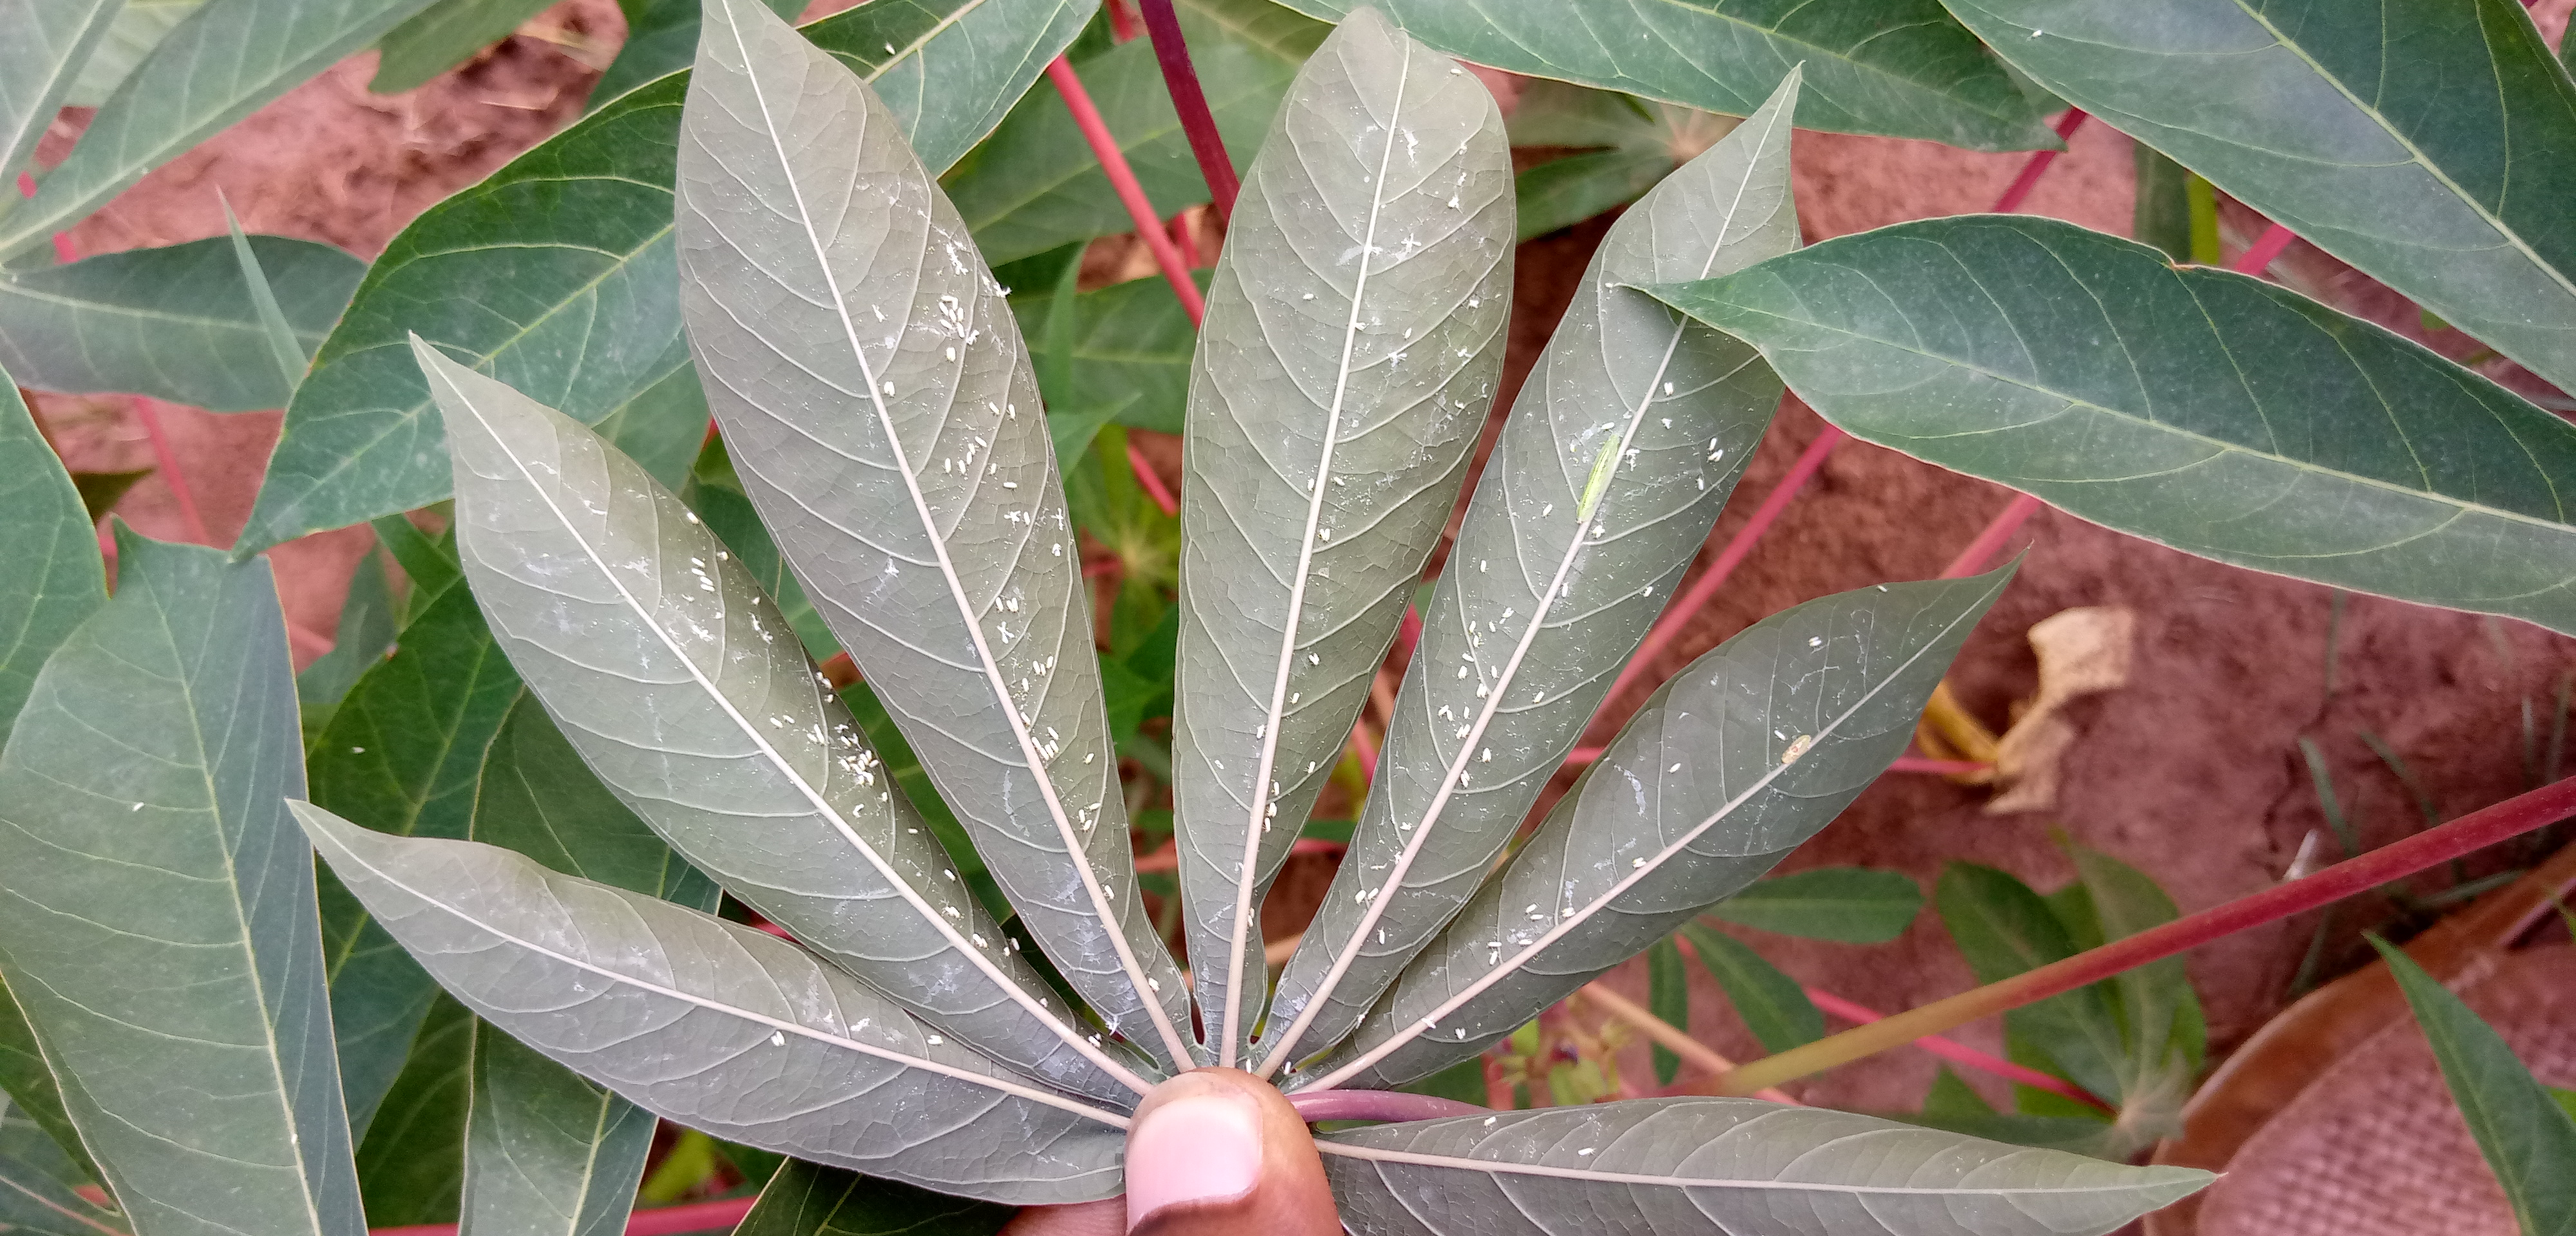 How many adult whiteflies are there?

170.